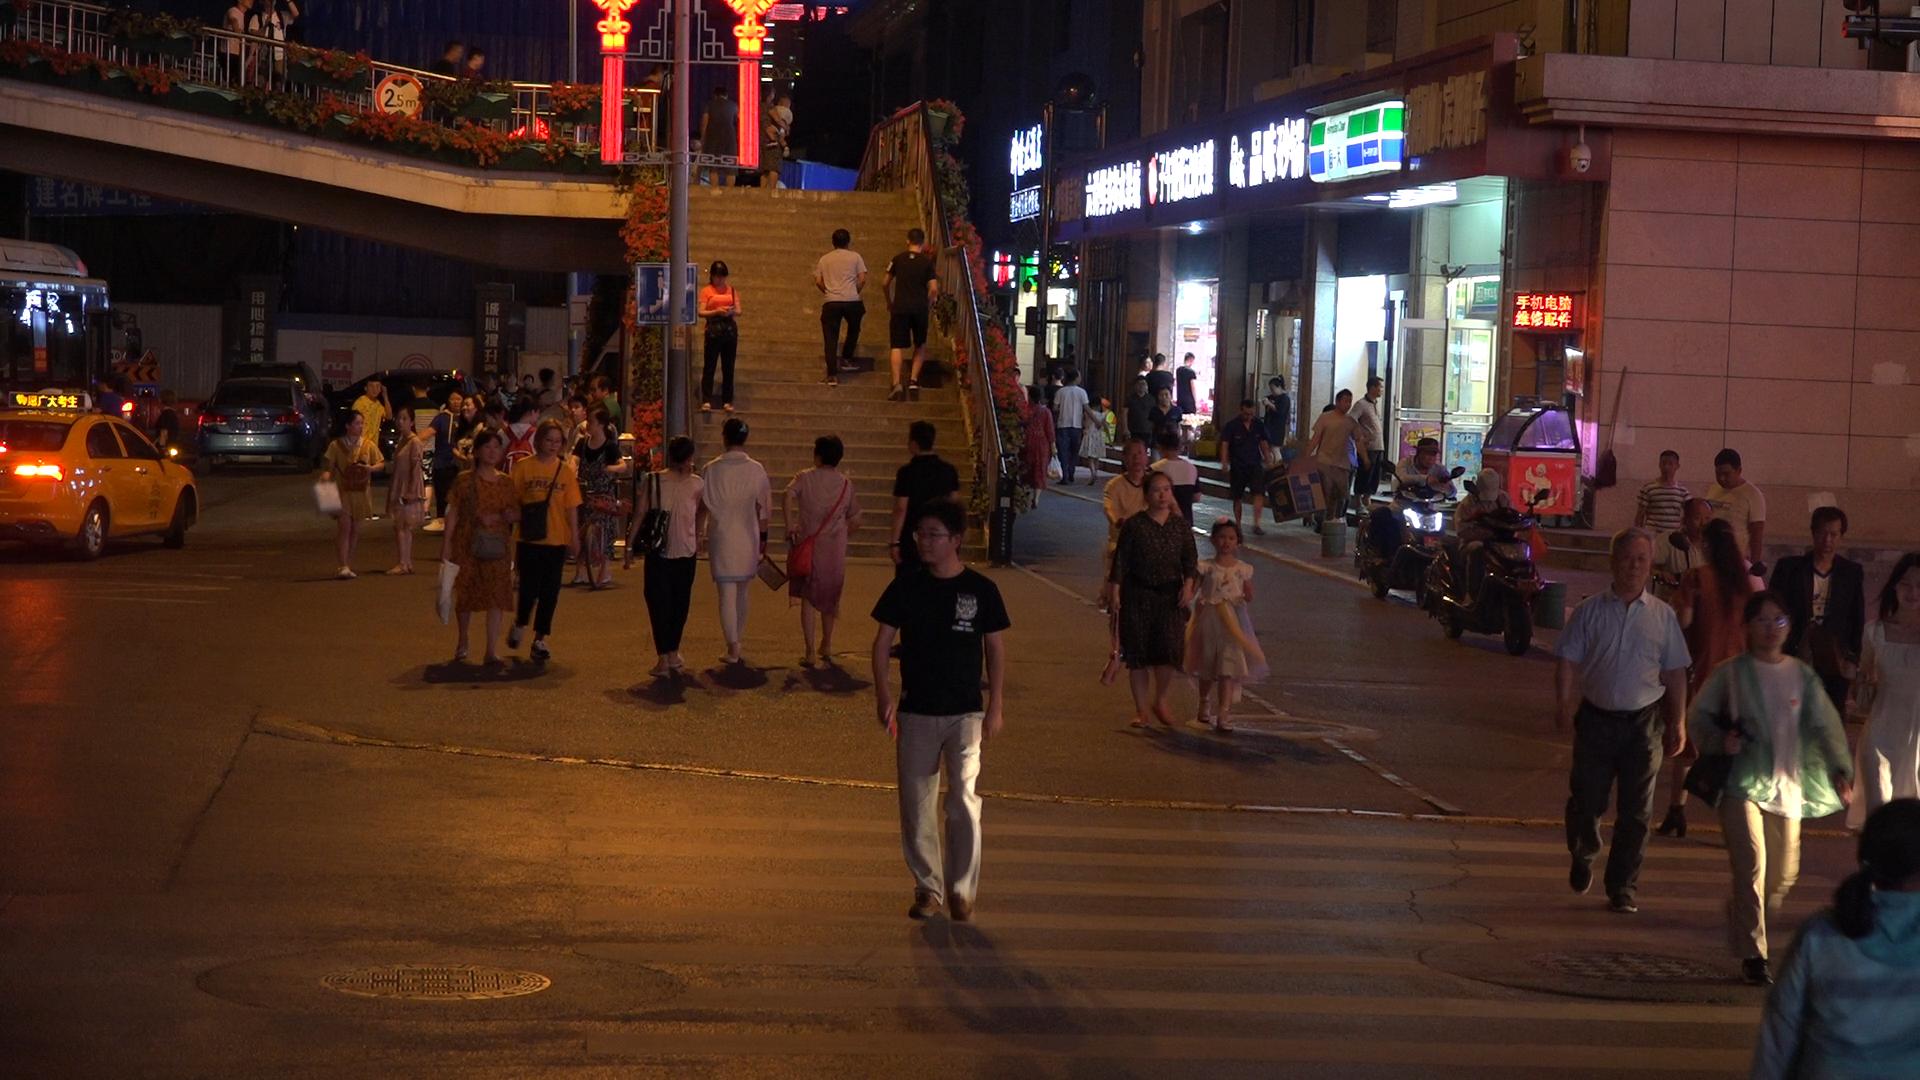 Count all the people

69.